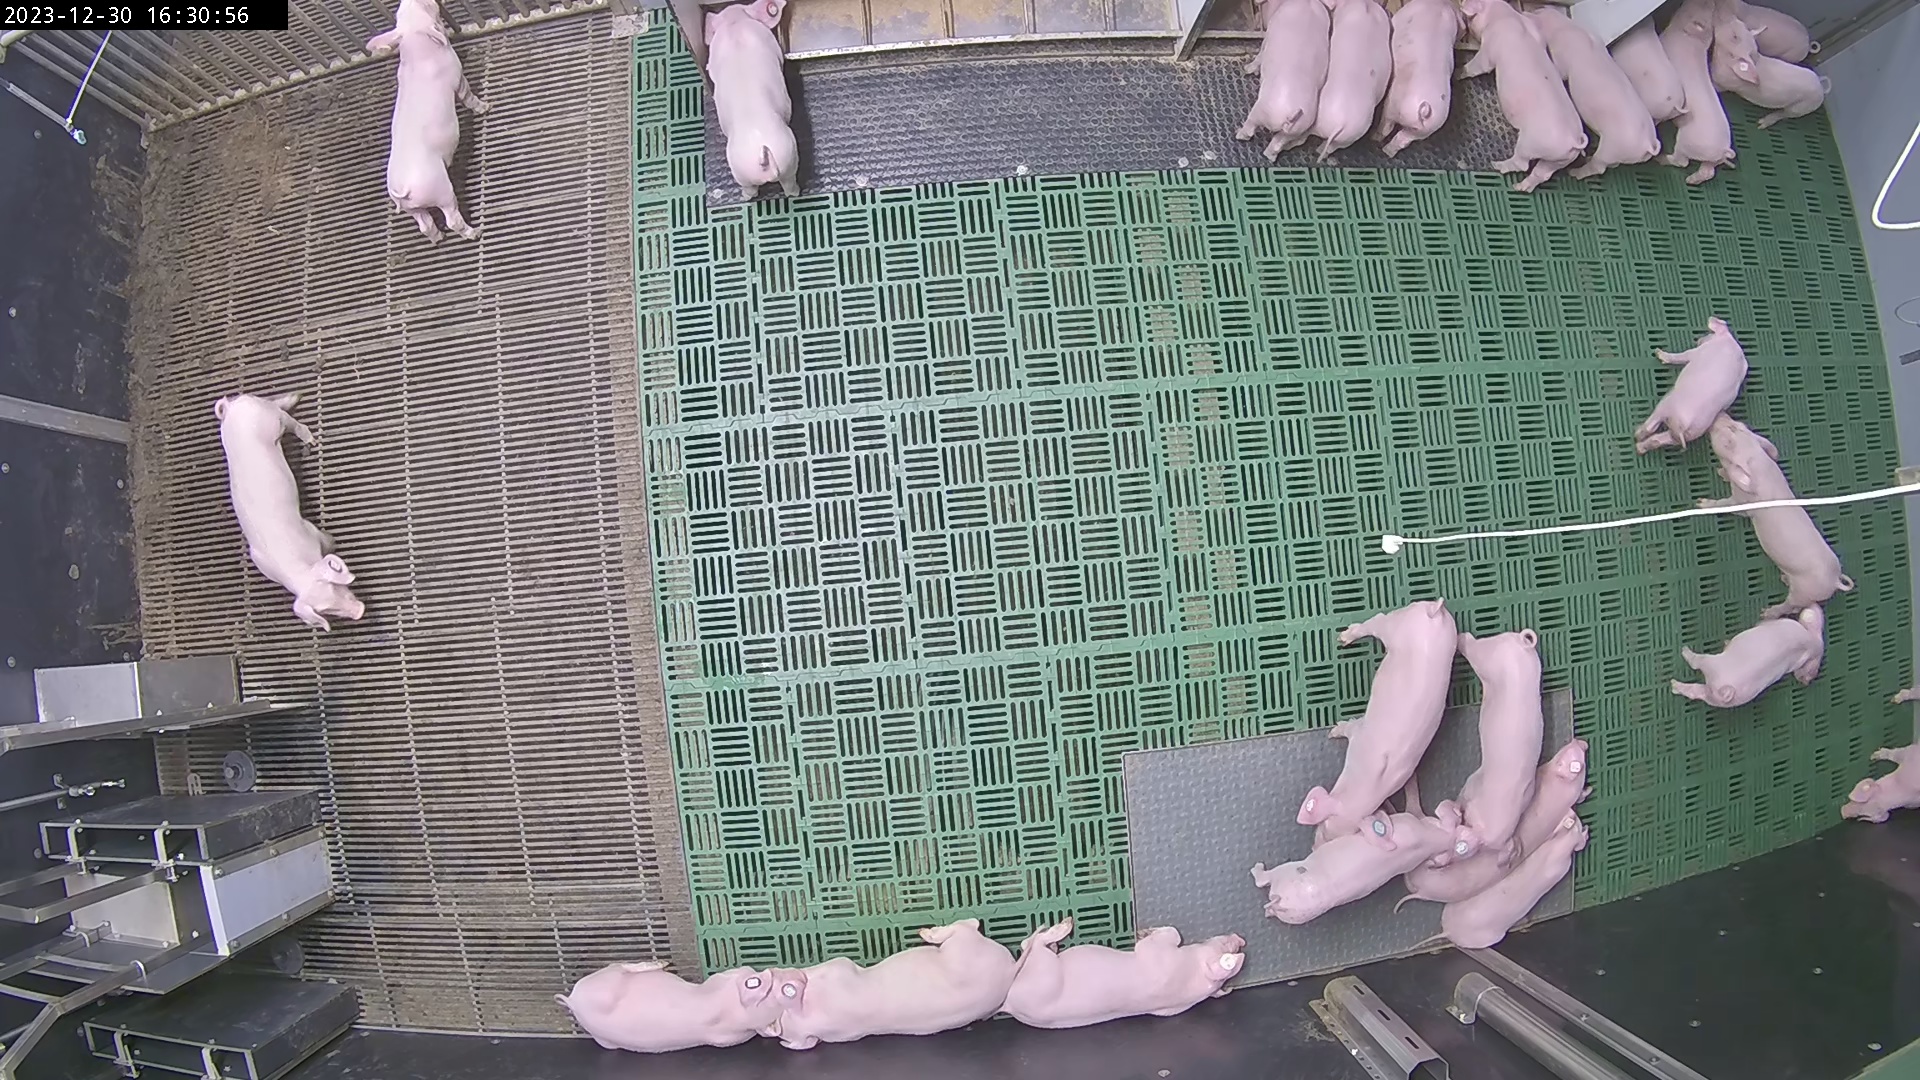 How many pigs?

24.